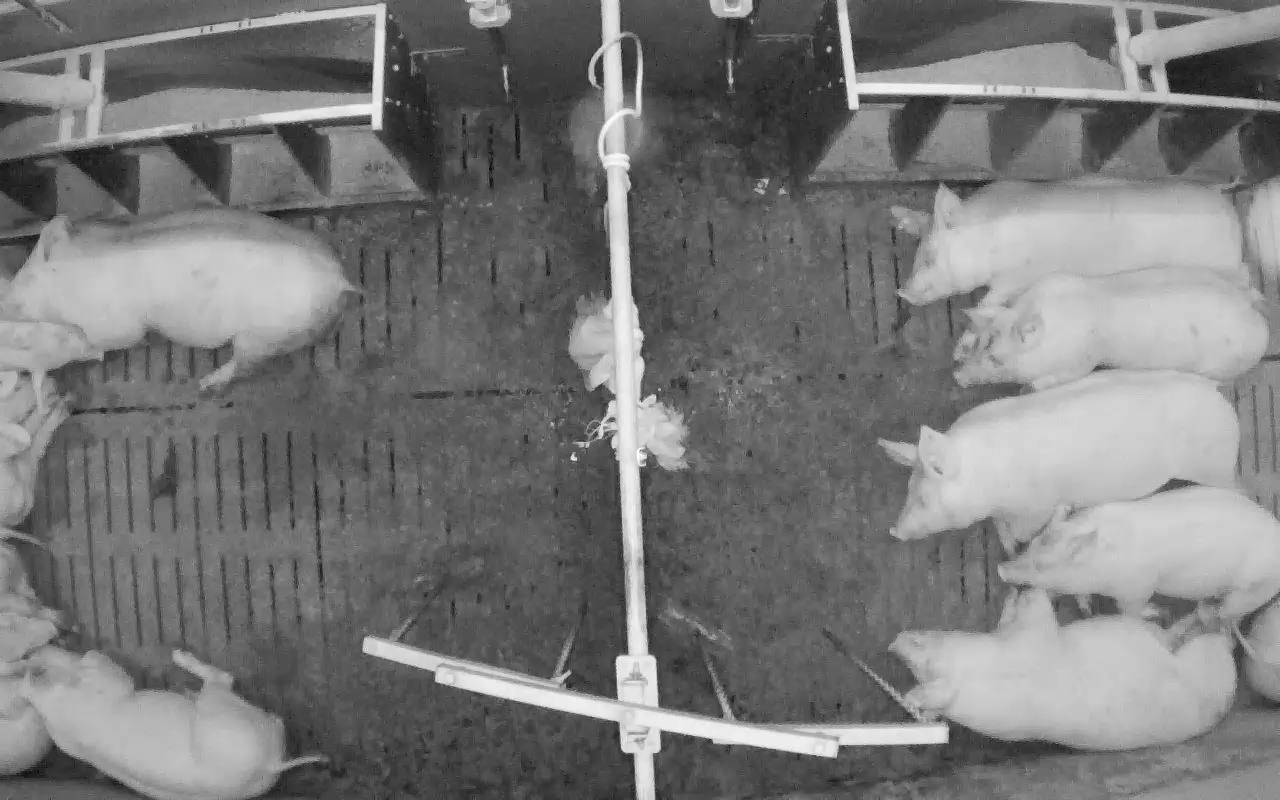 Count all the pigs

14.